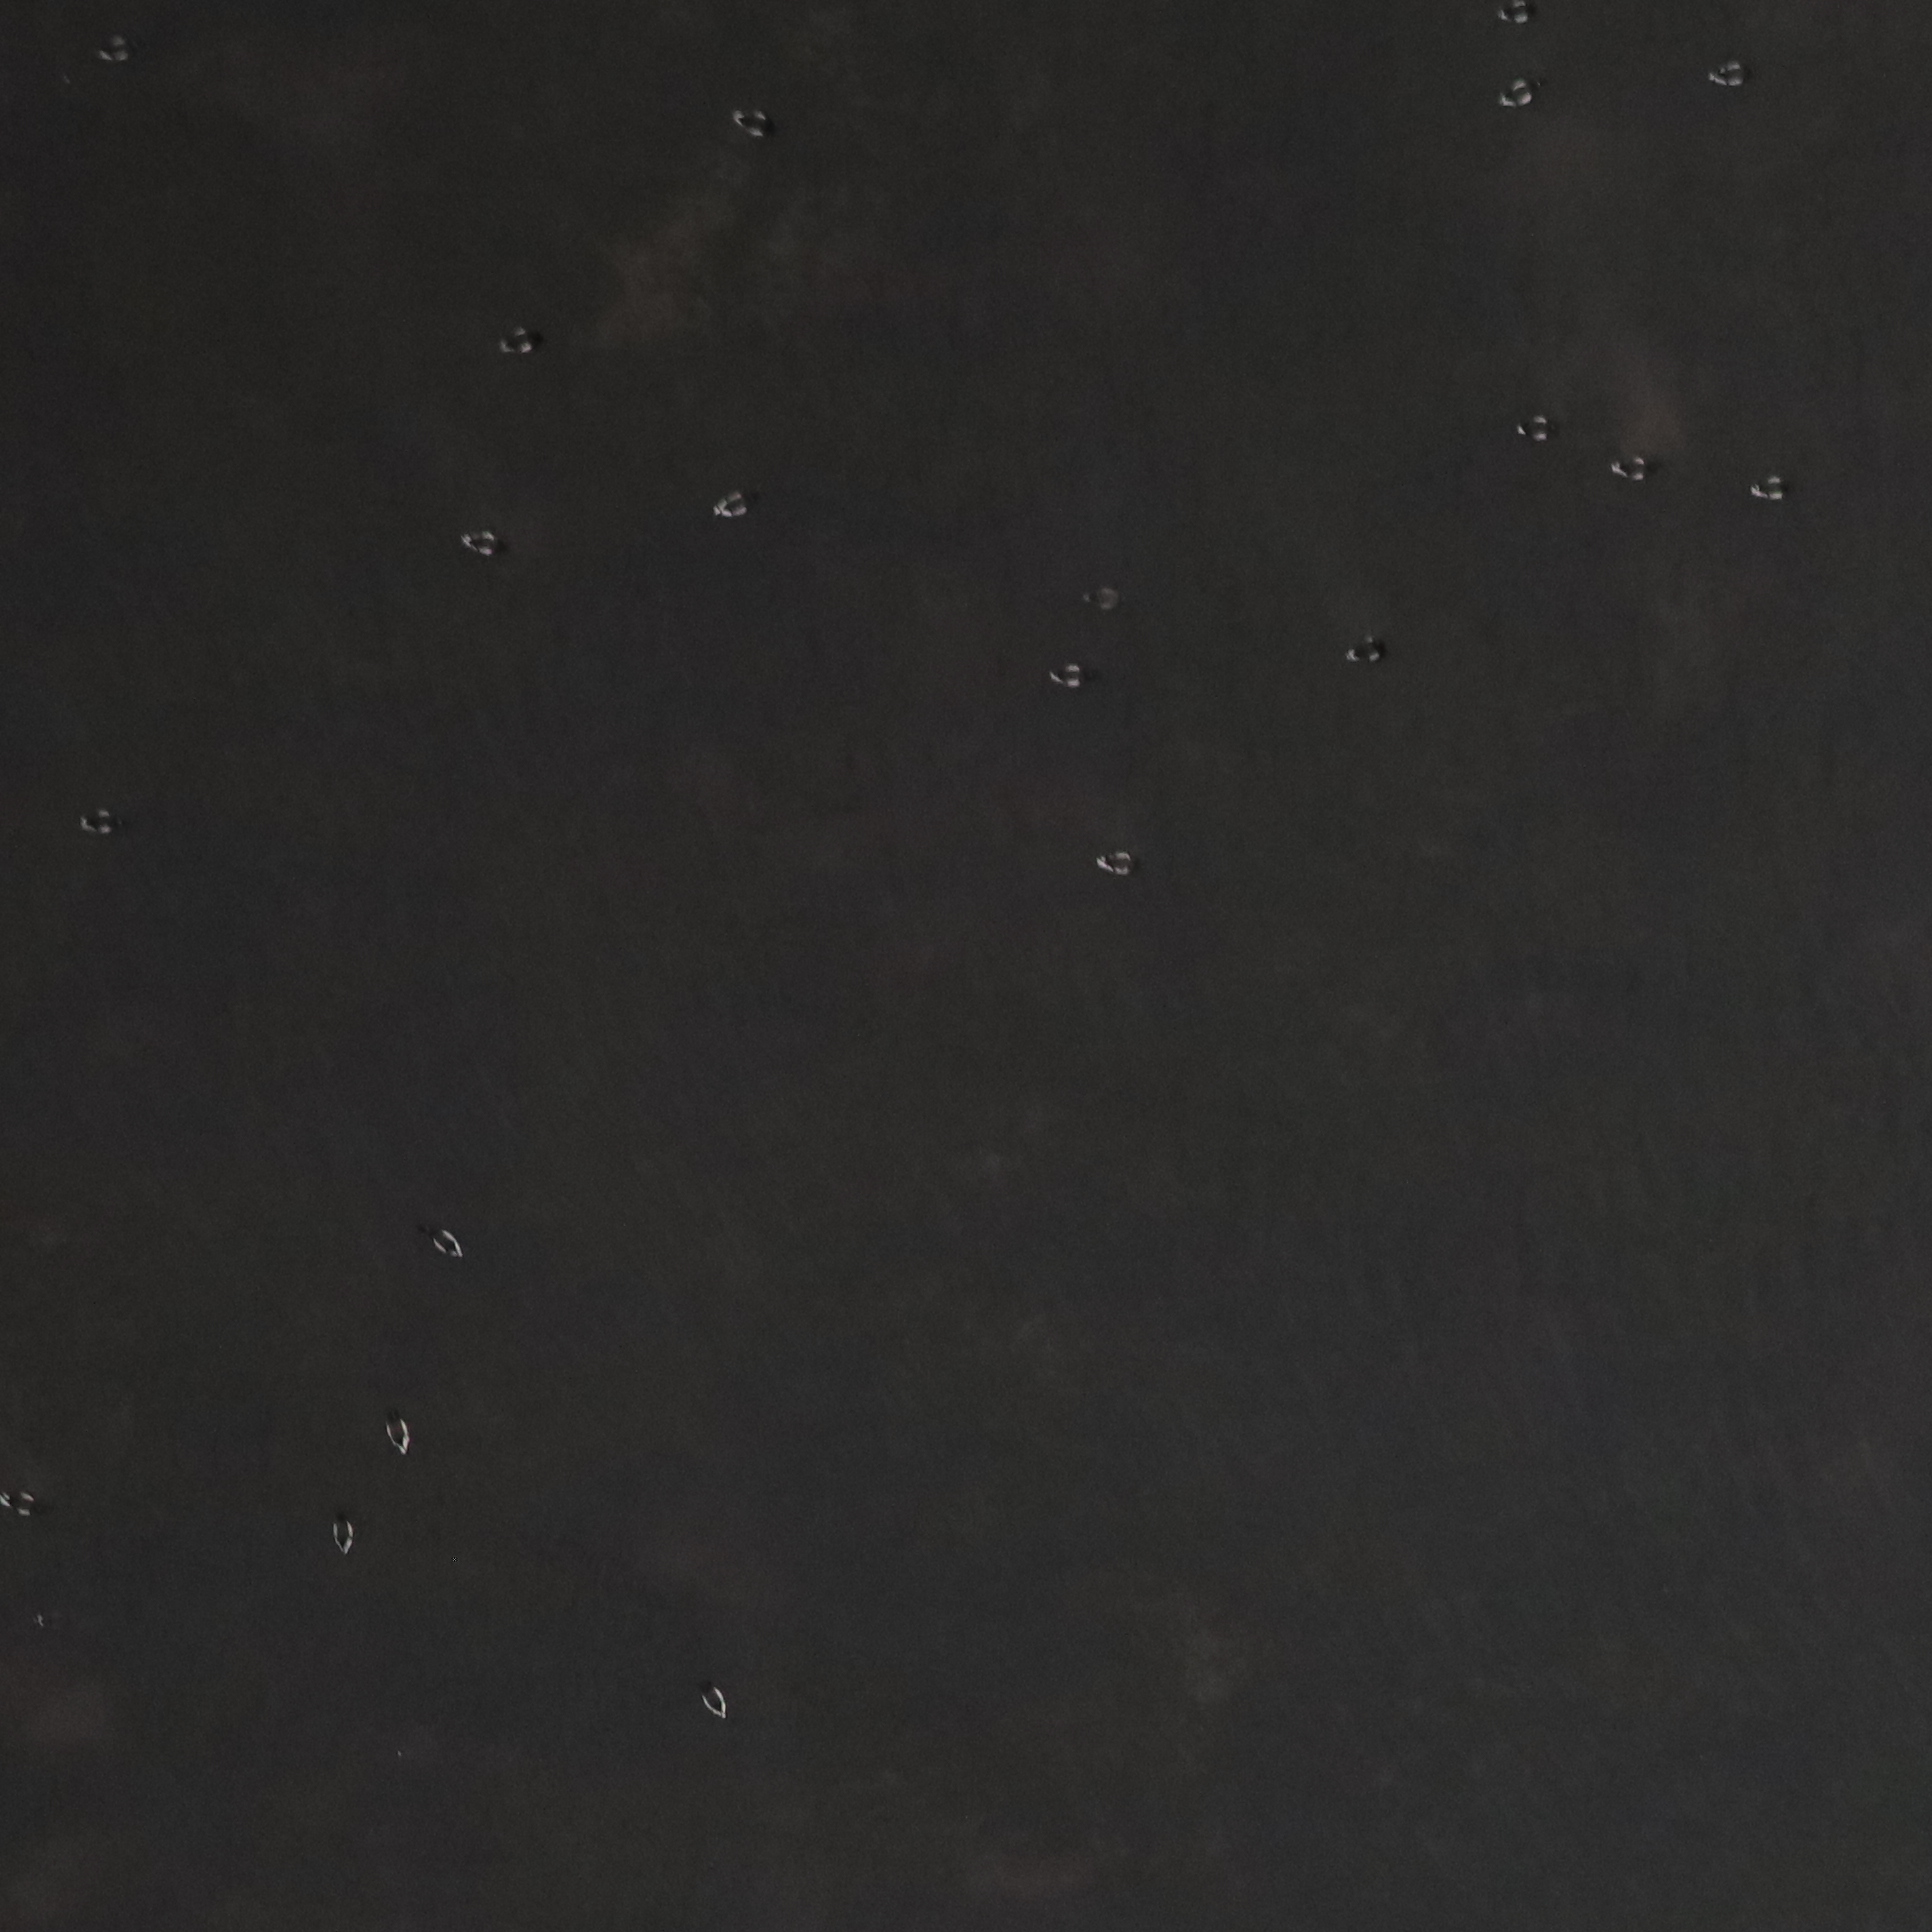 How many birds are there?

21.